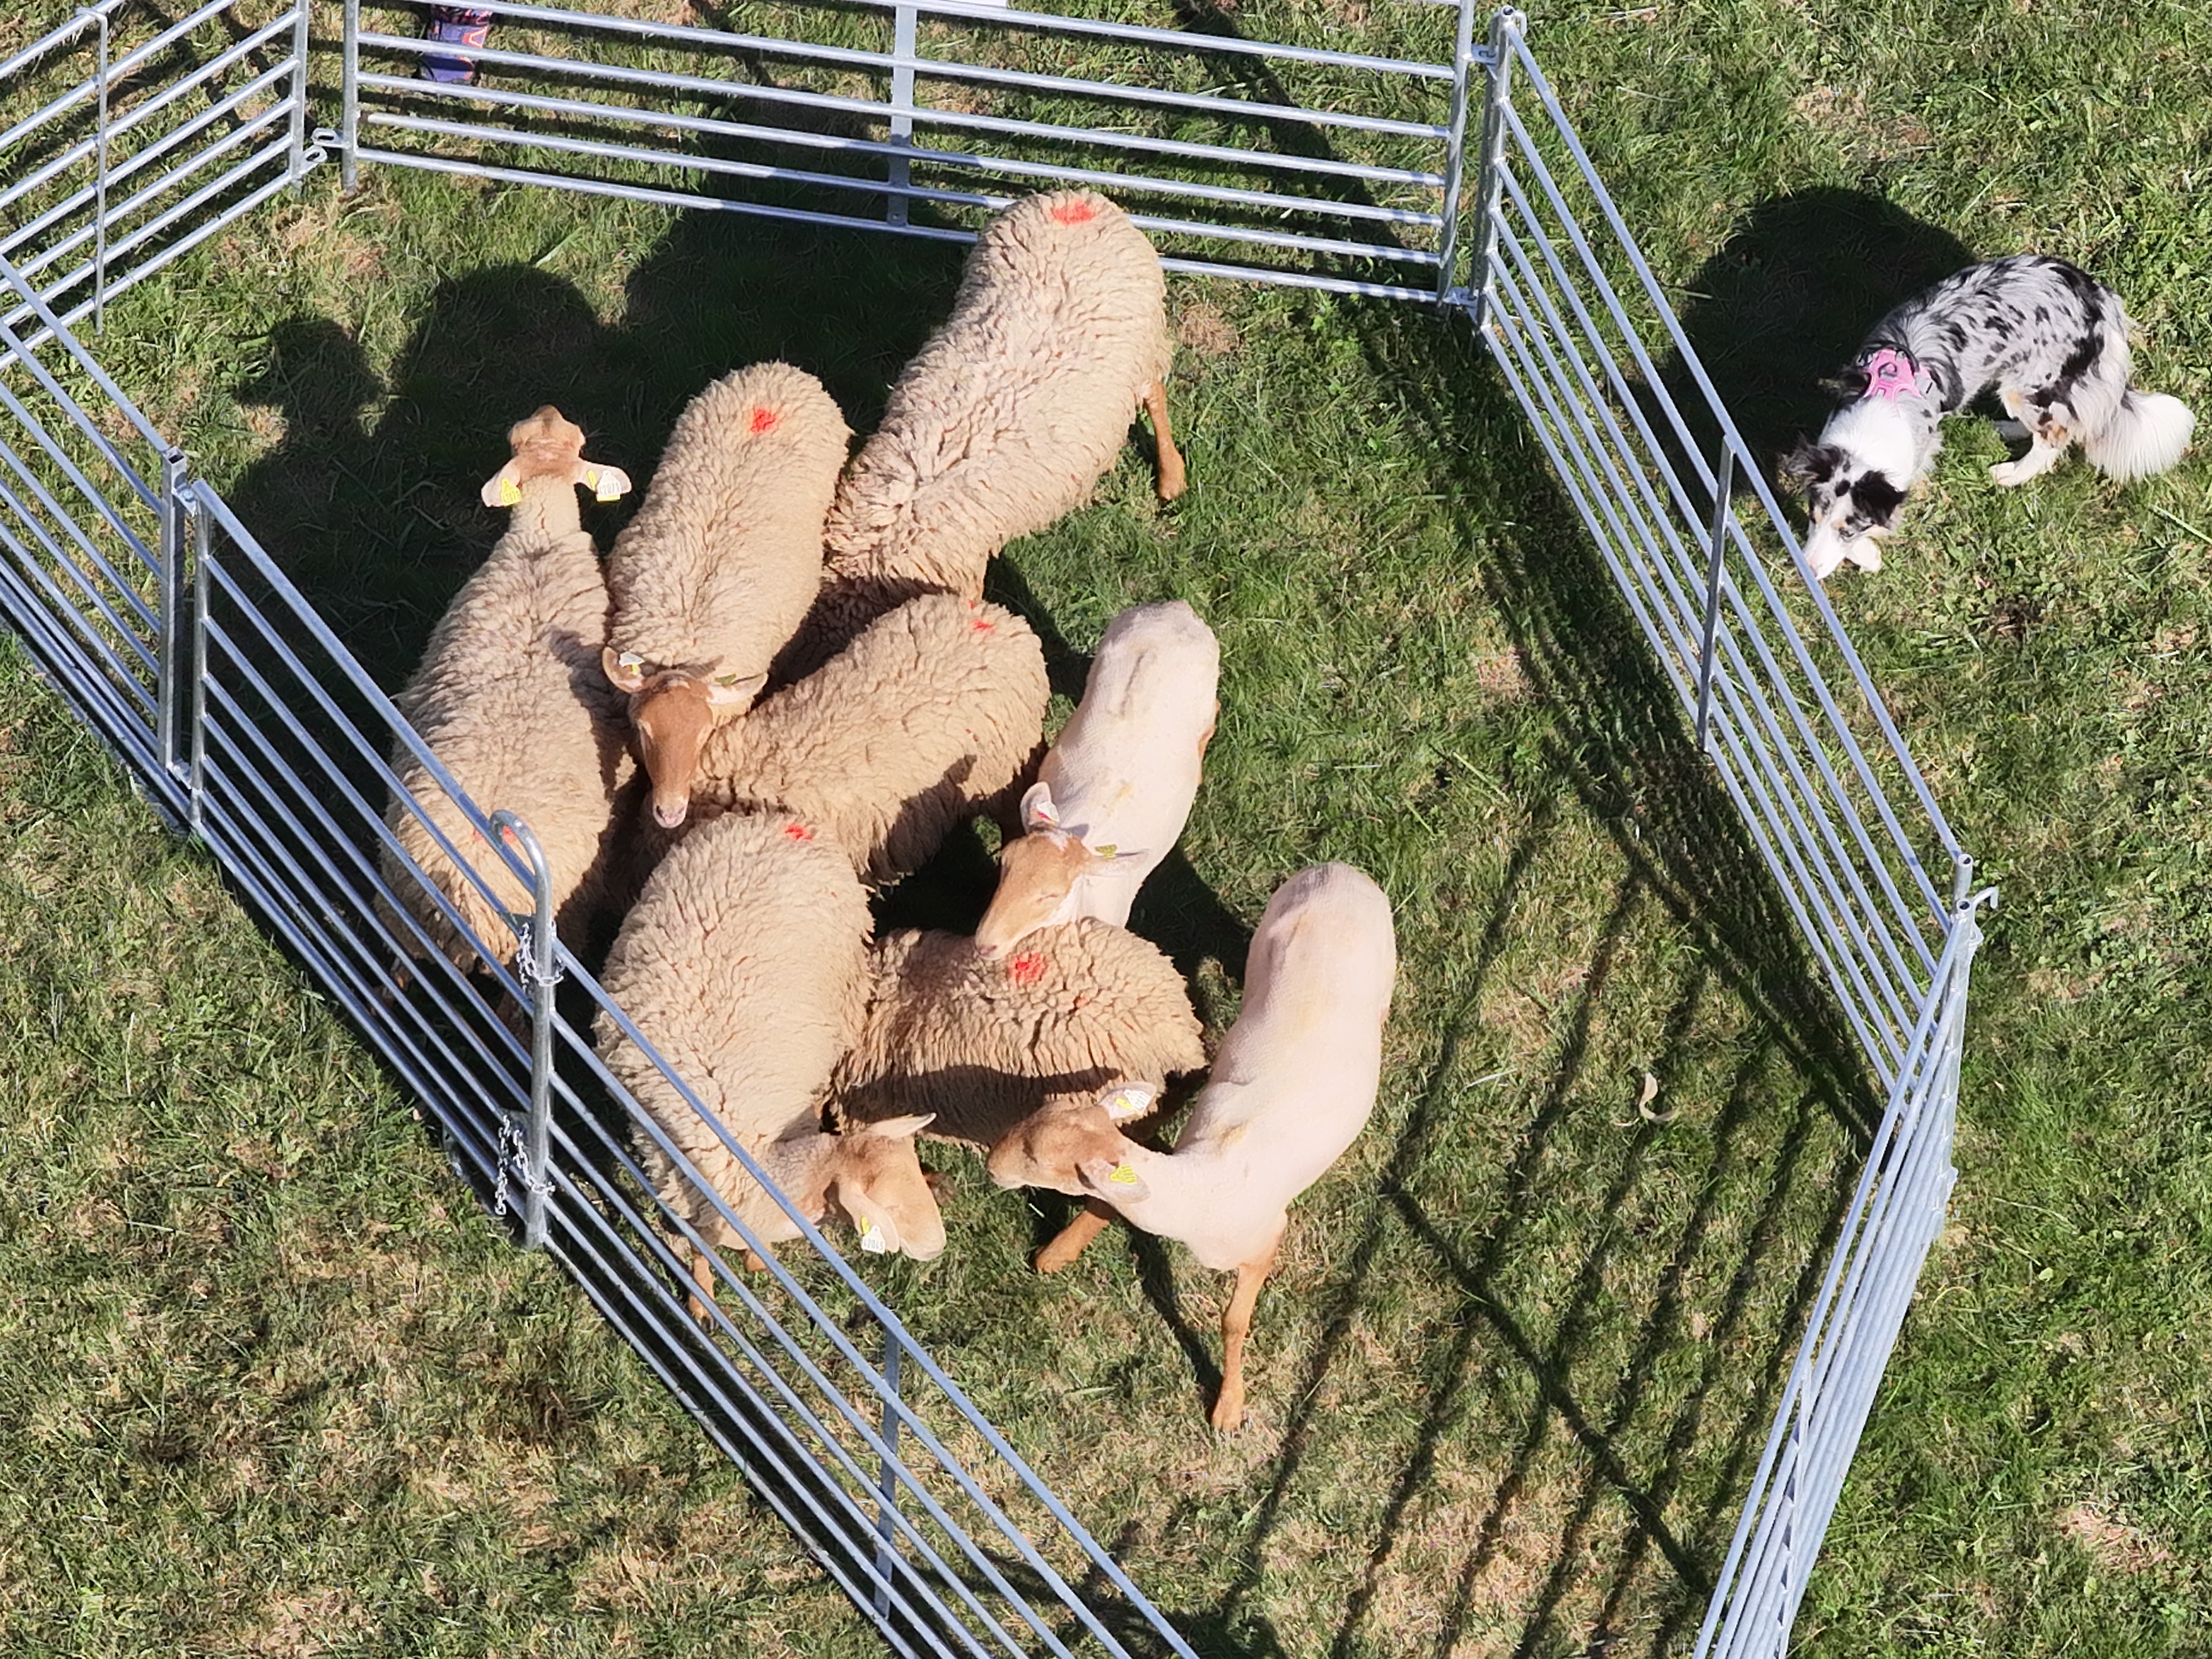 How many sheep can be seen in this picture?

8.